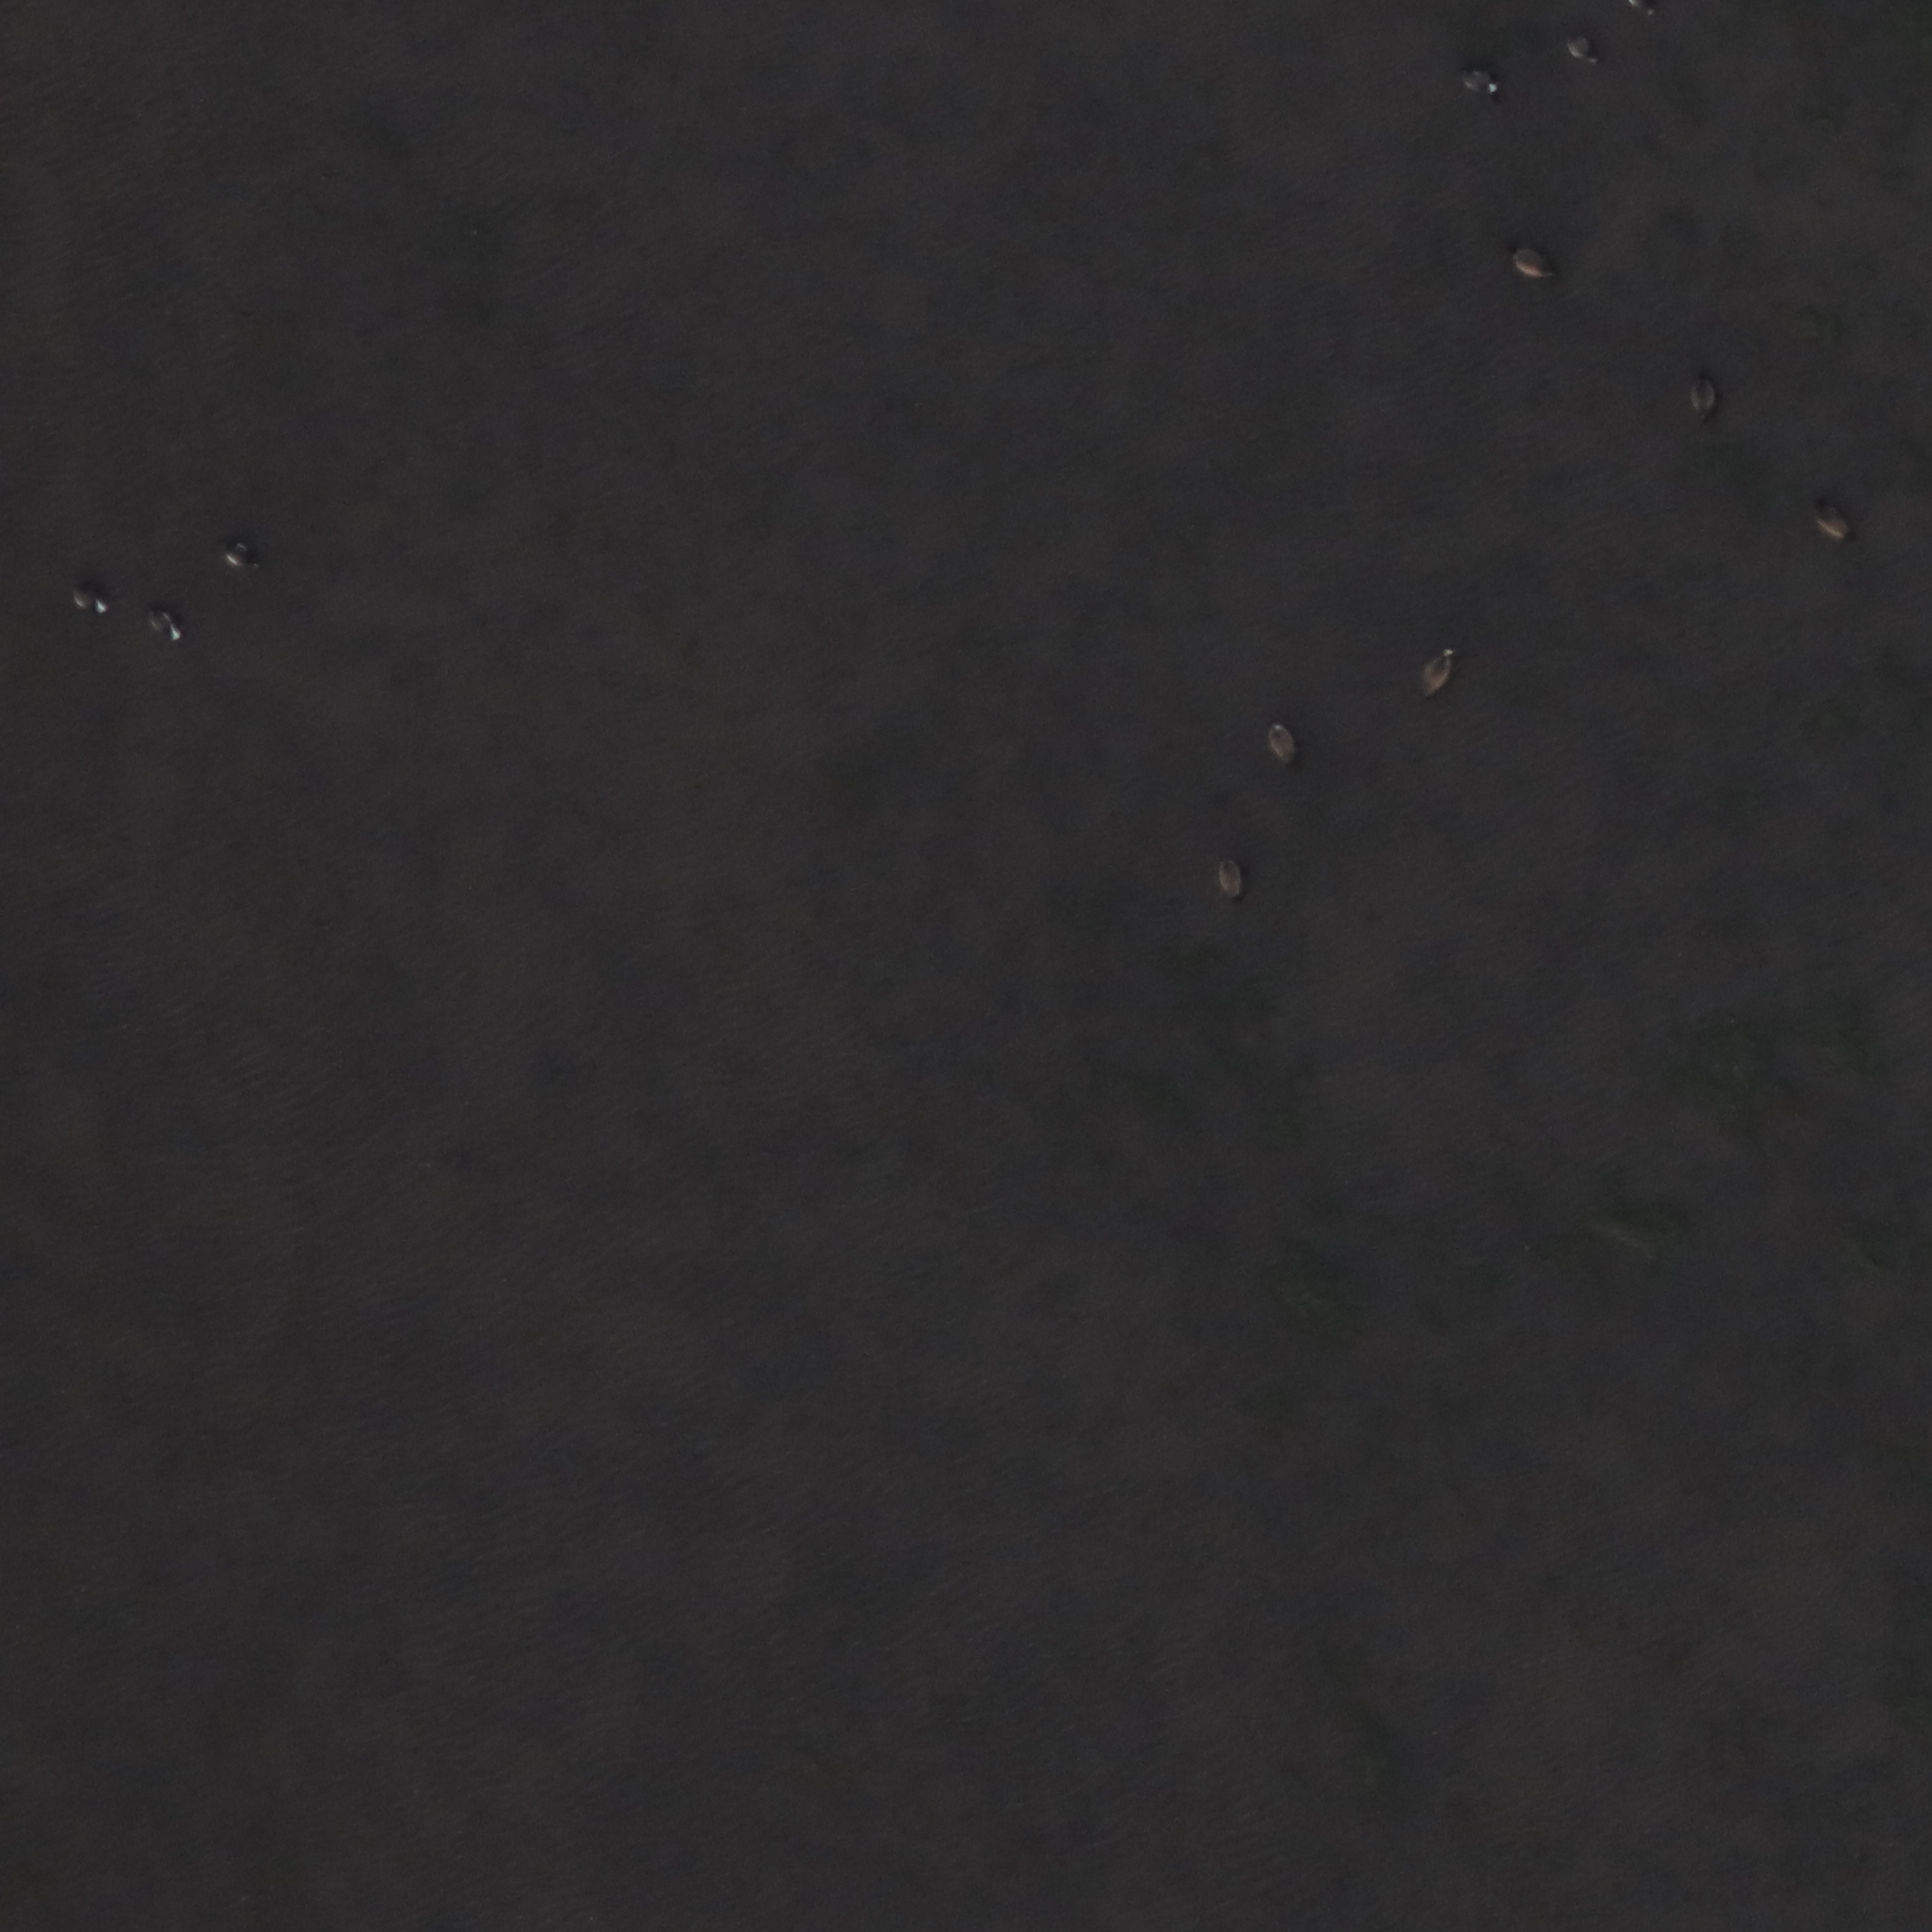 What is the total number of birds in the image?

11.